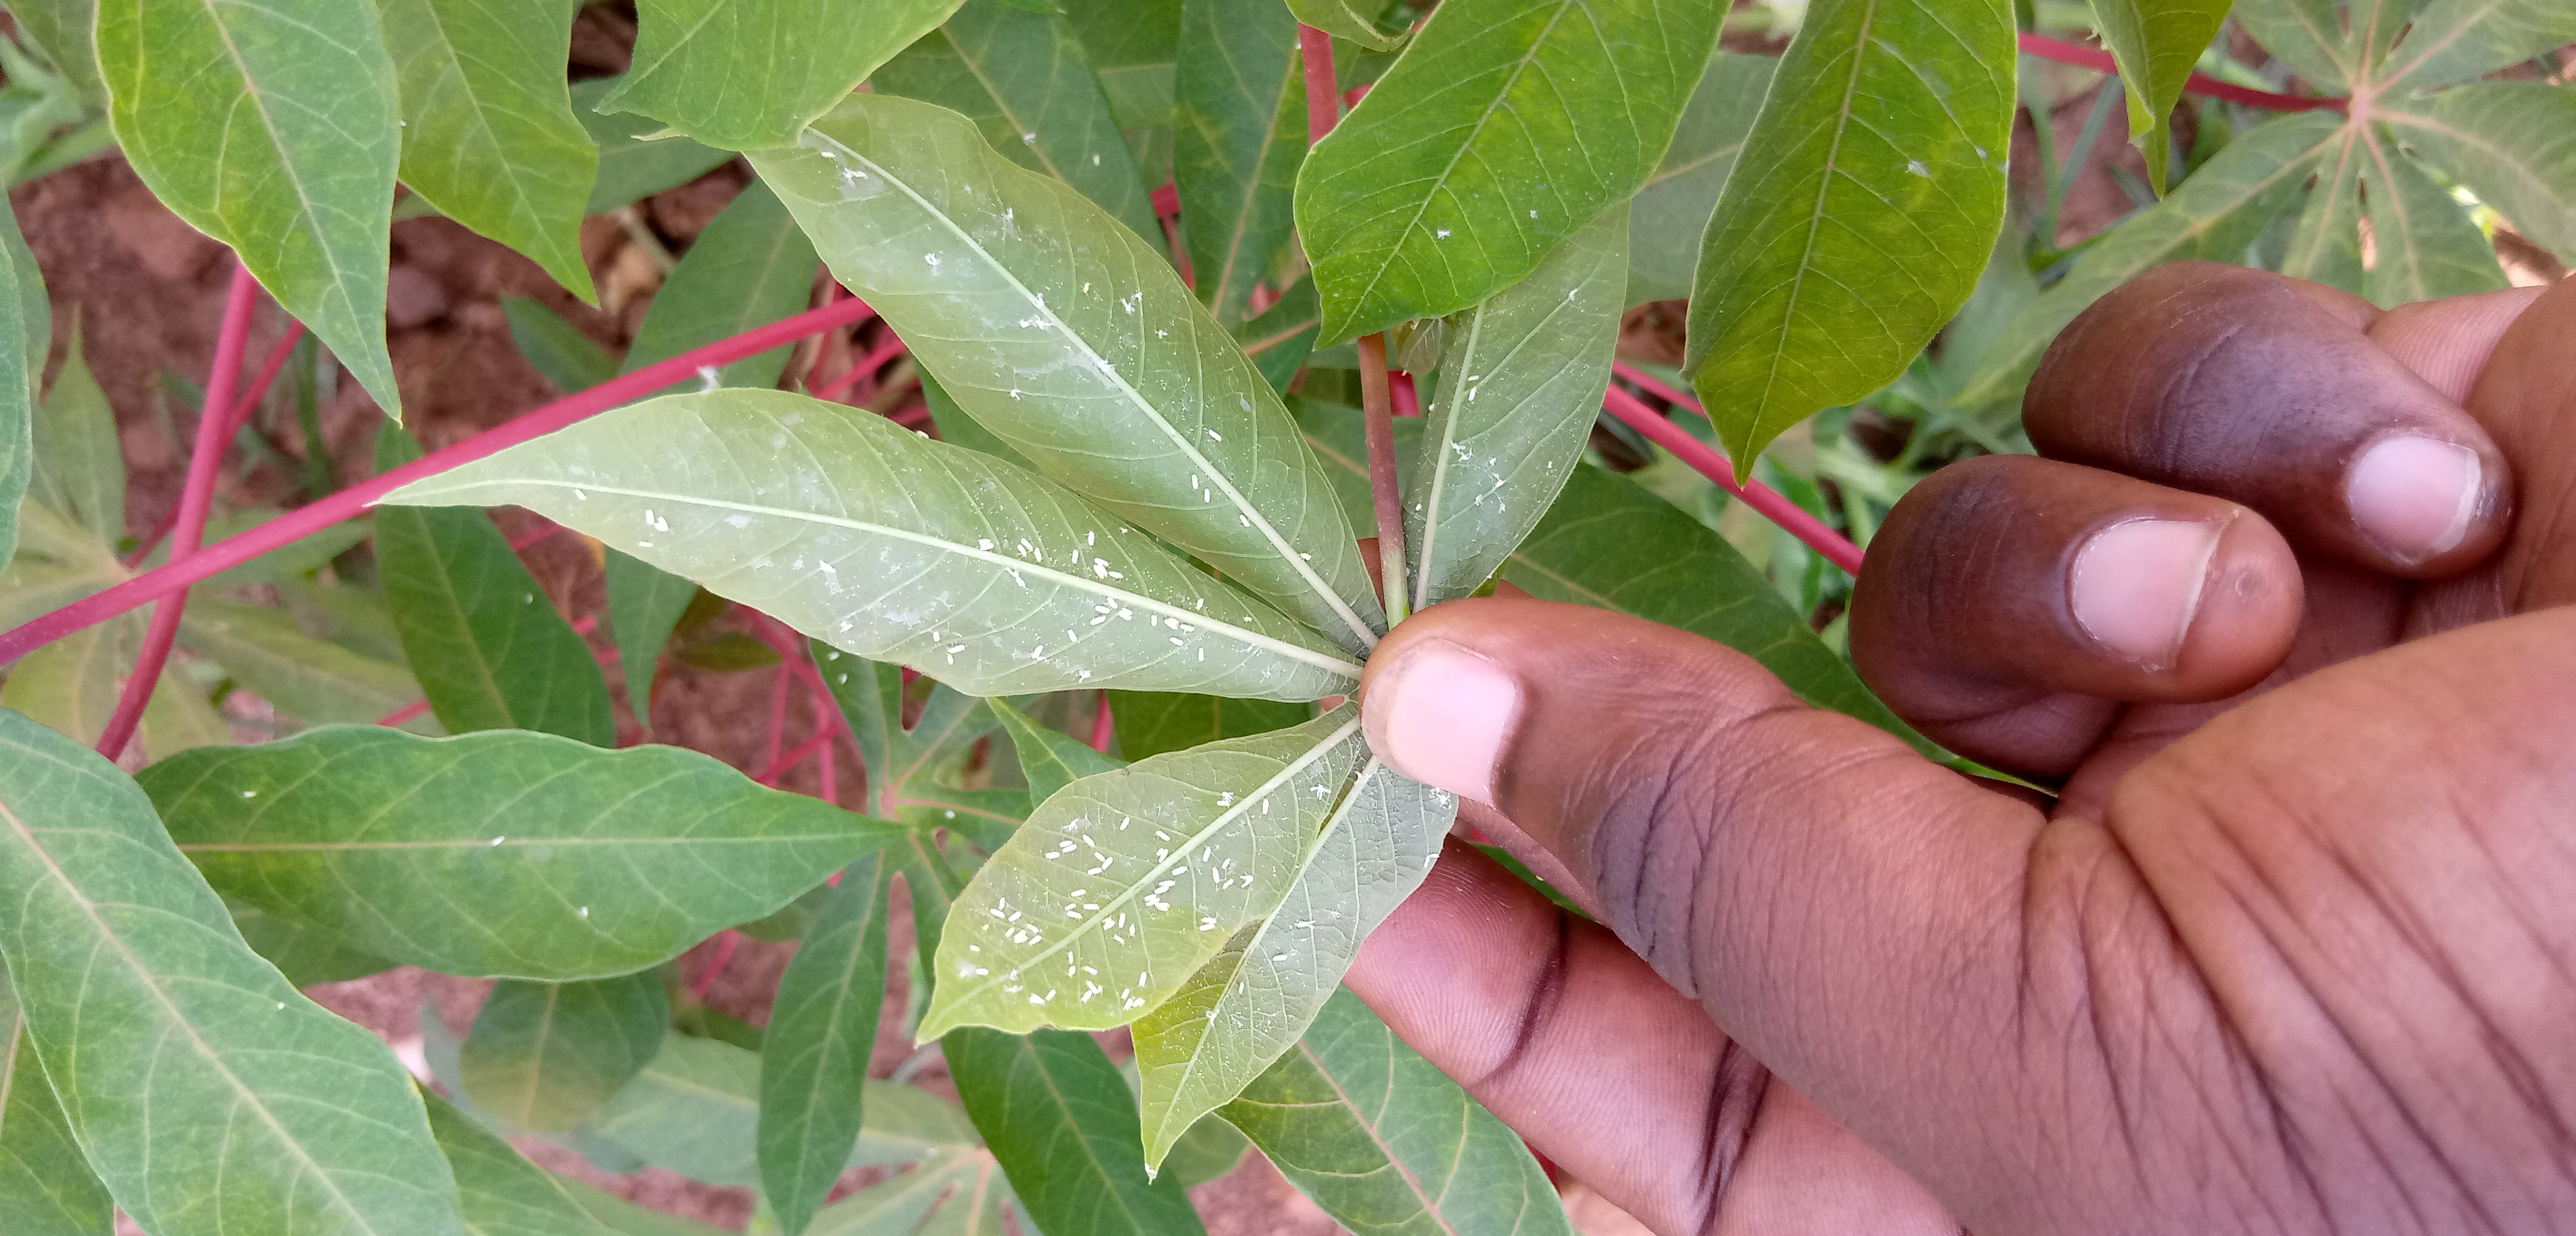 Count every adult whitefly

130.